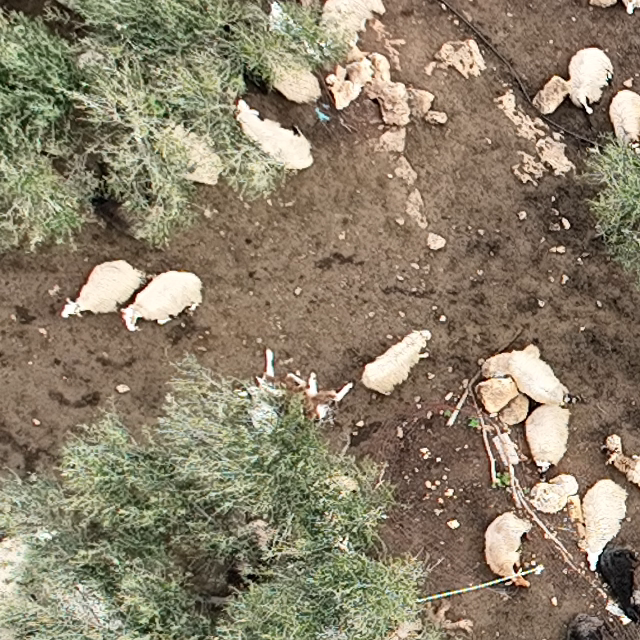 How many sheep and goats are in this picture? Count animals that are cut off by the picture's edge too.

18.